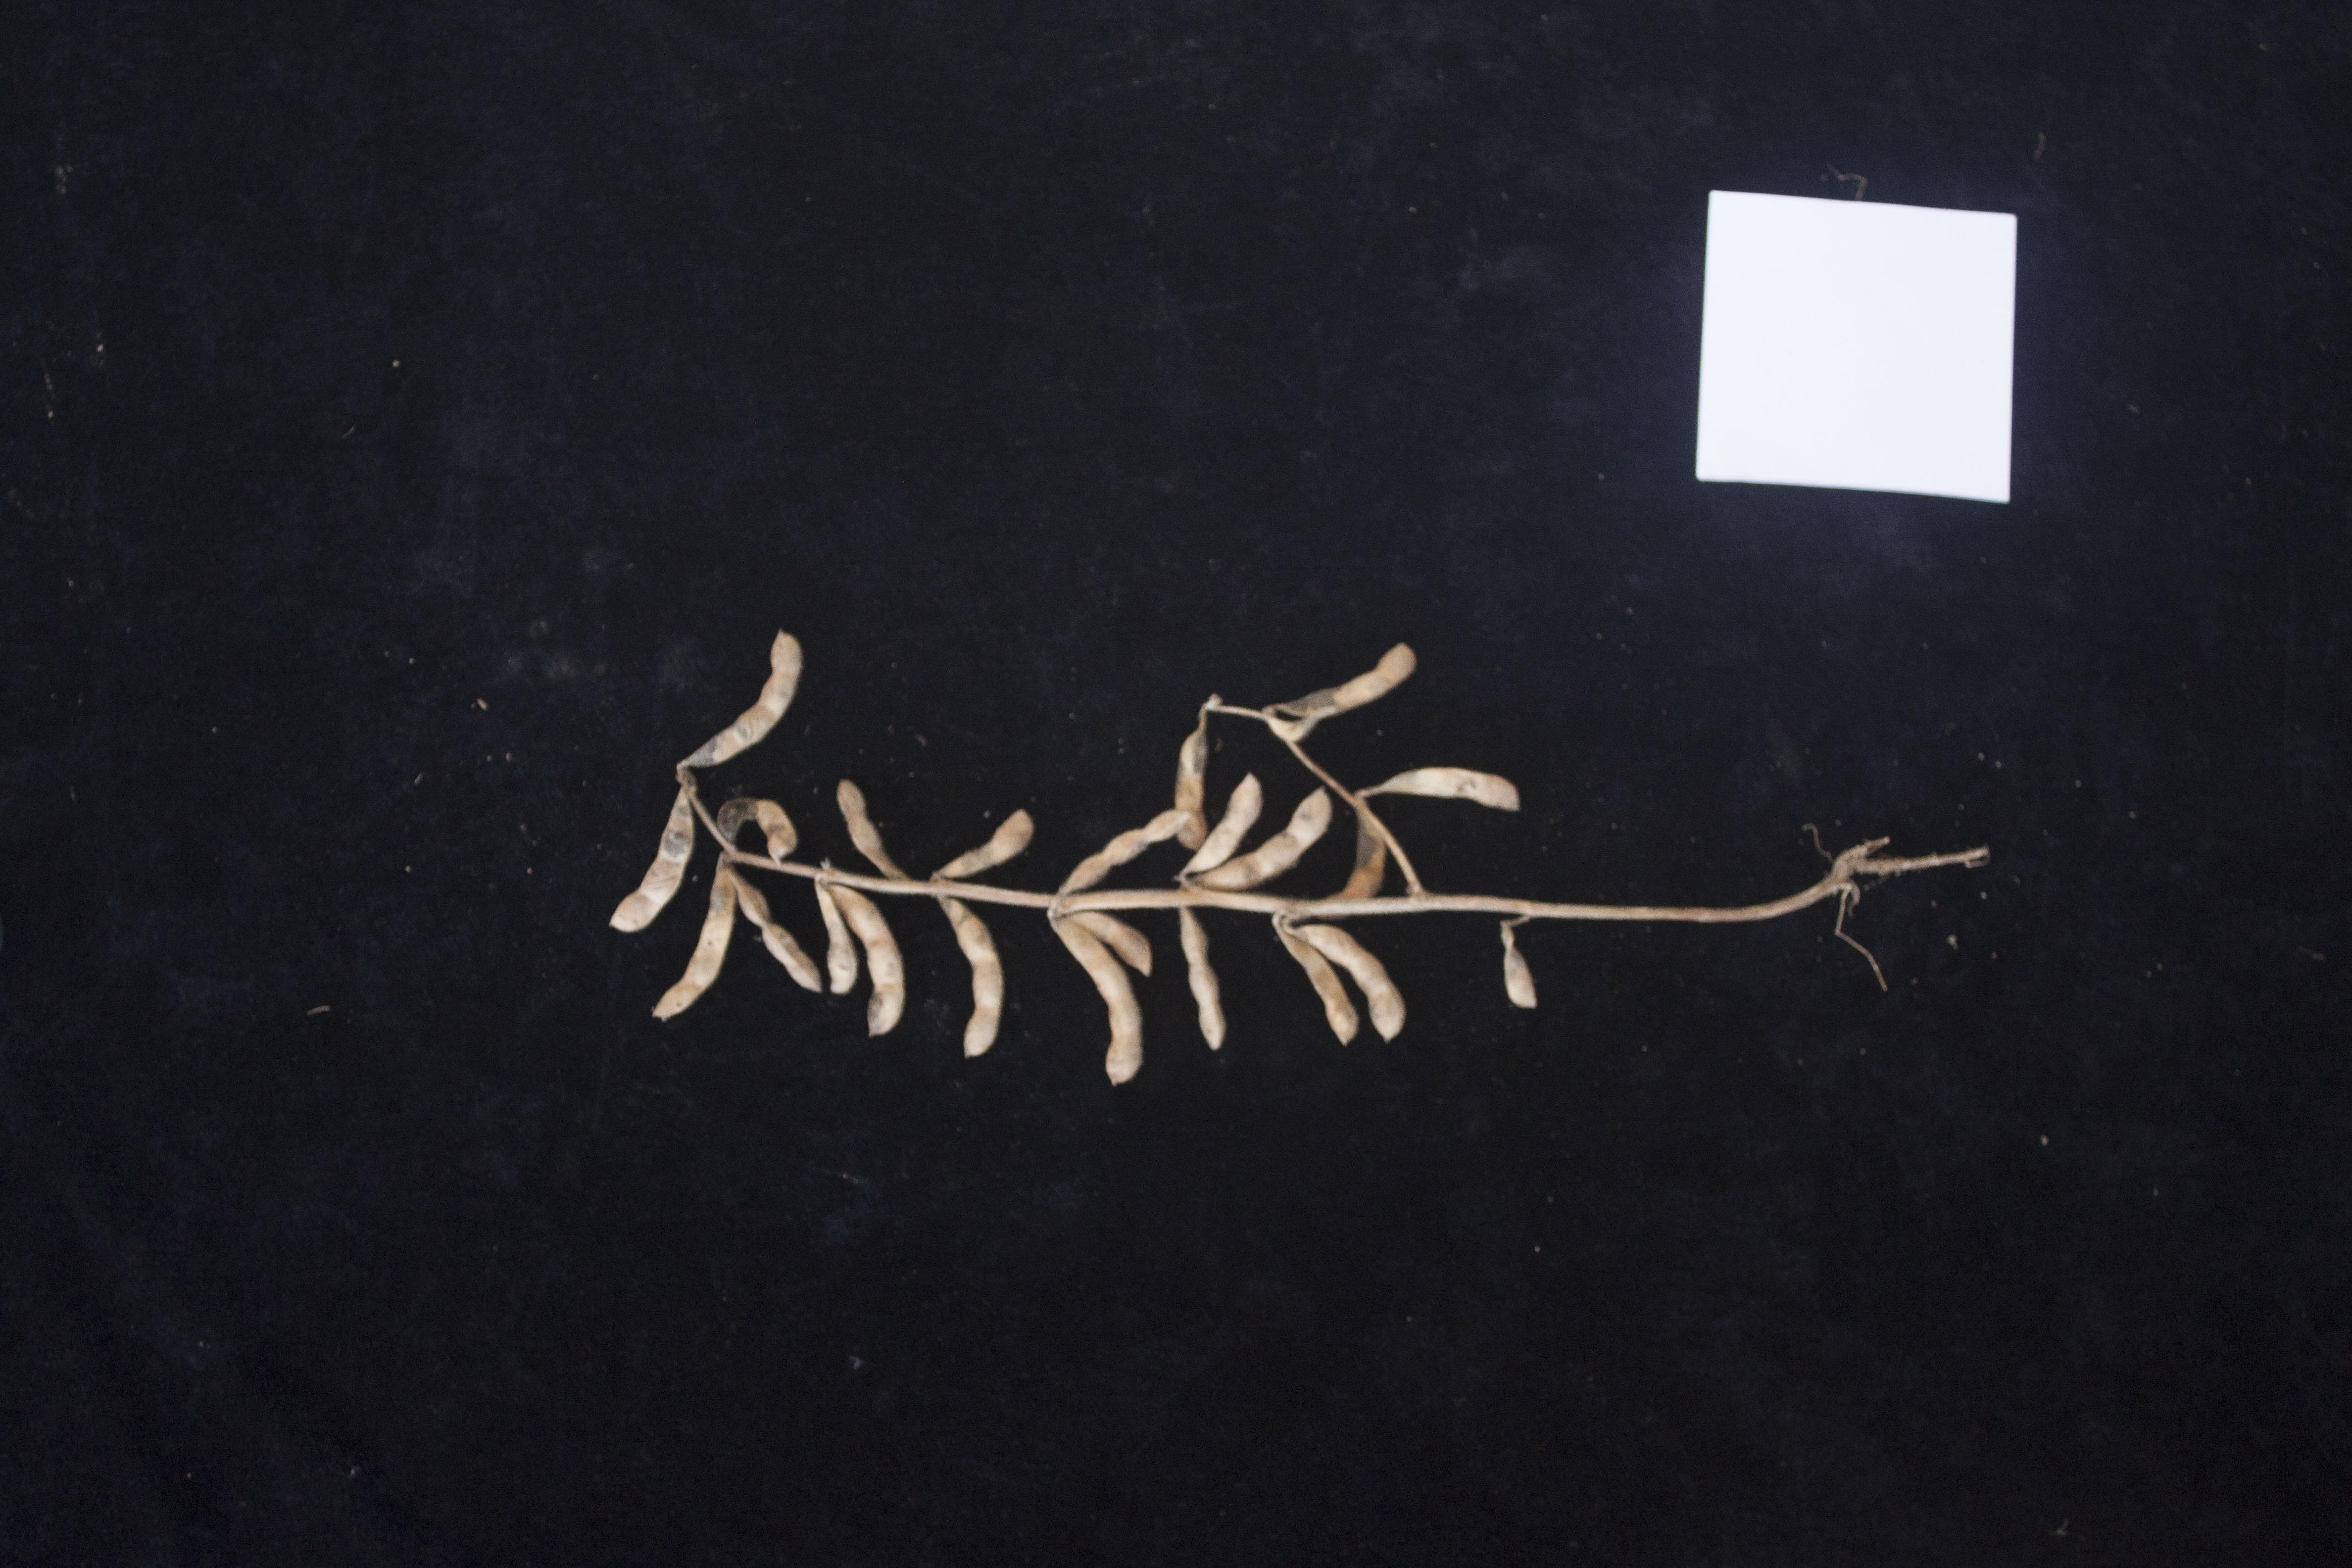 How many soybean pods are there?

23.